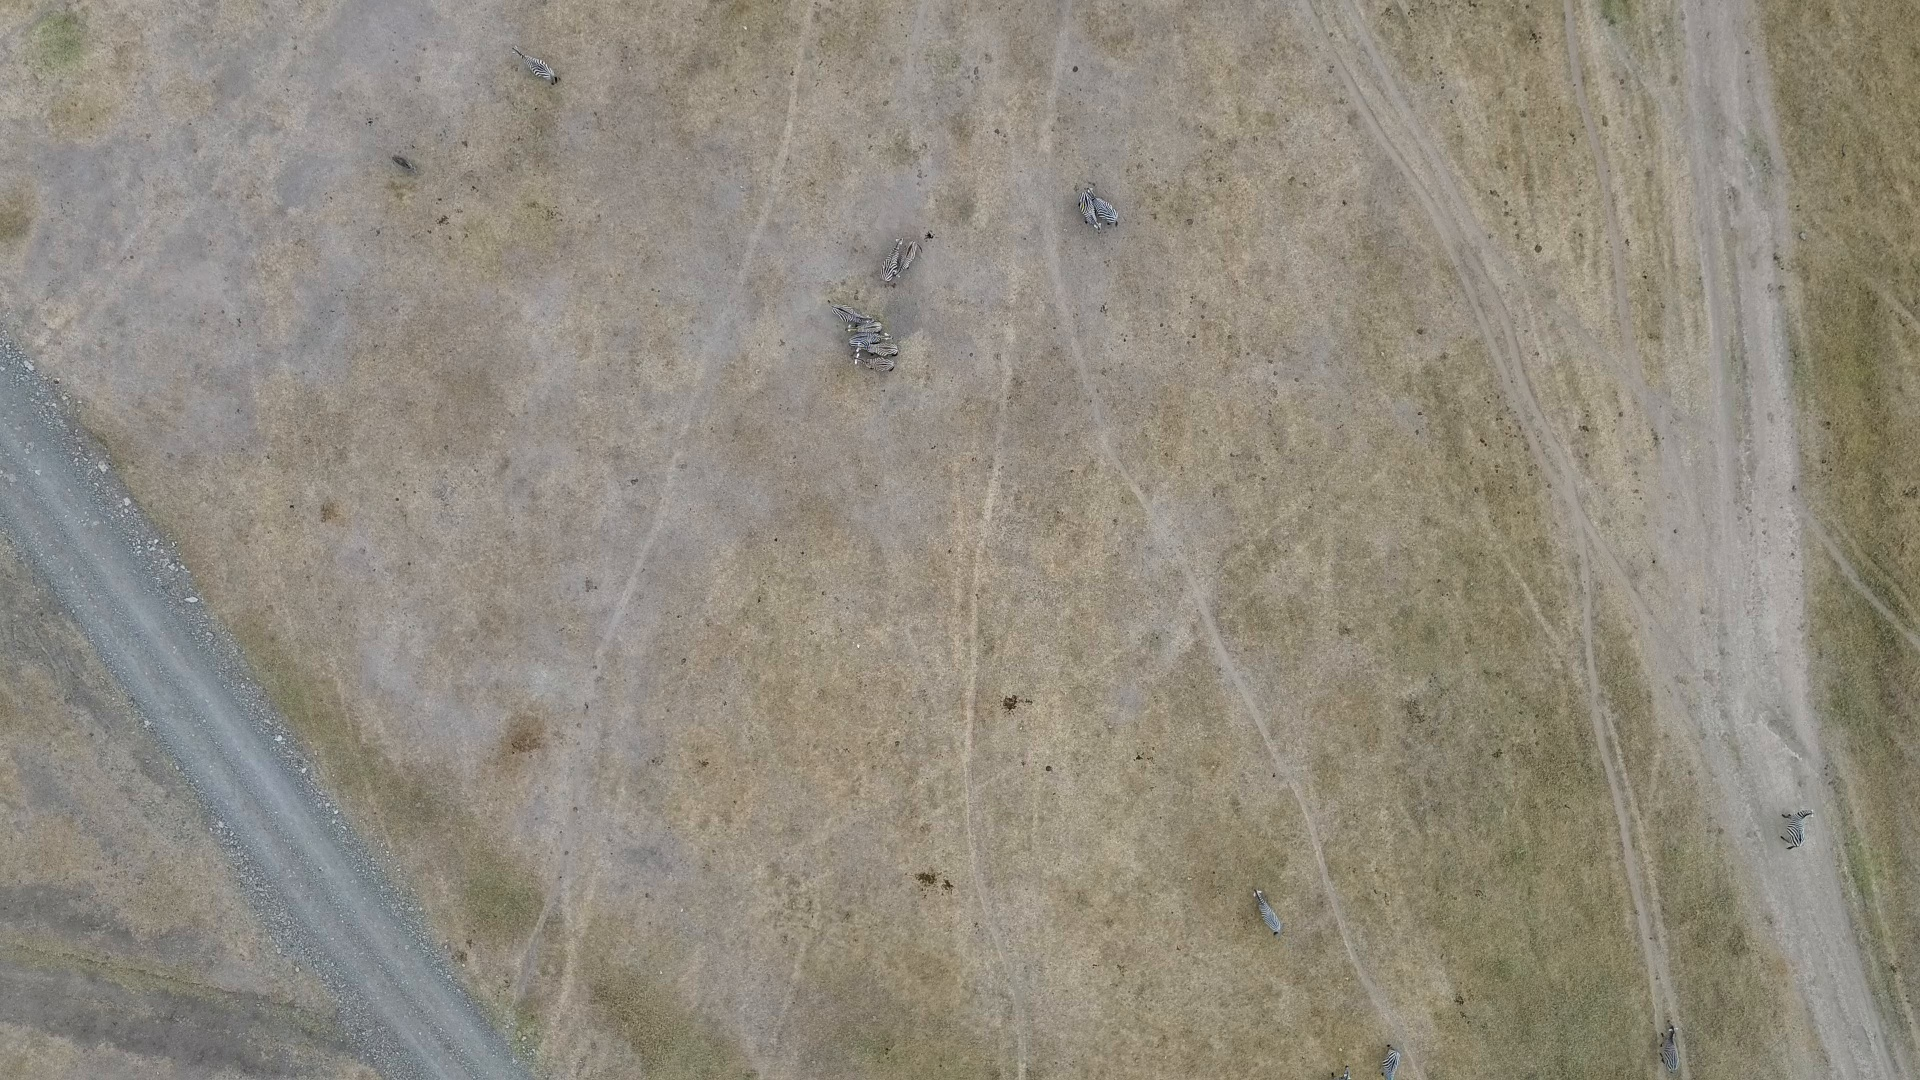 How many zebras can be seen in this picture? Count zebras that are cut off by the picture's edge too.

15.